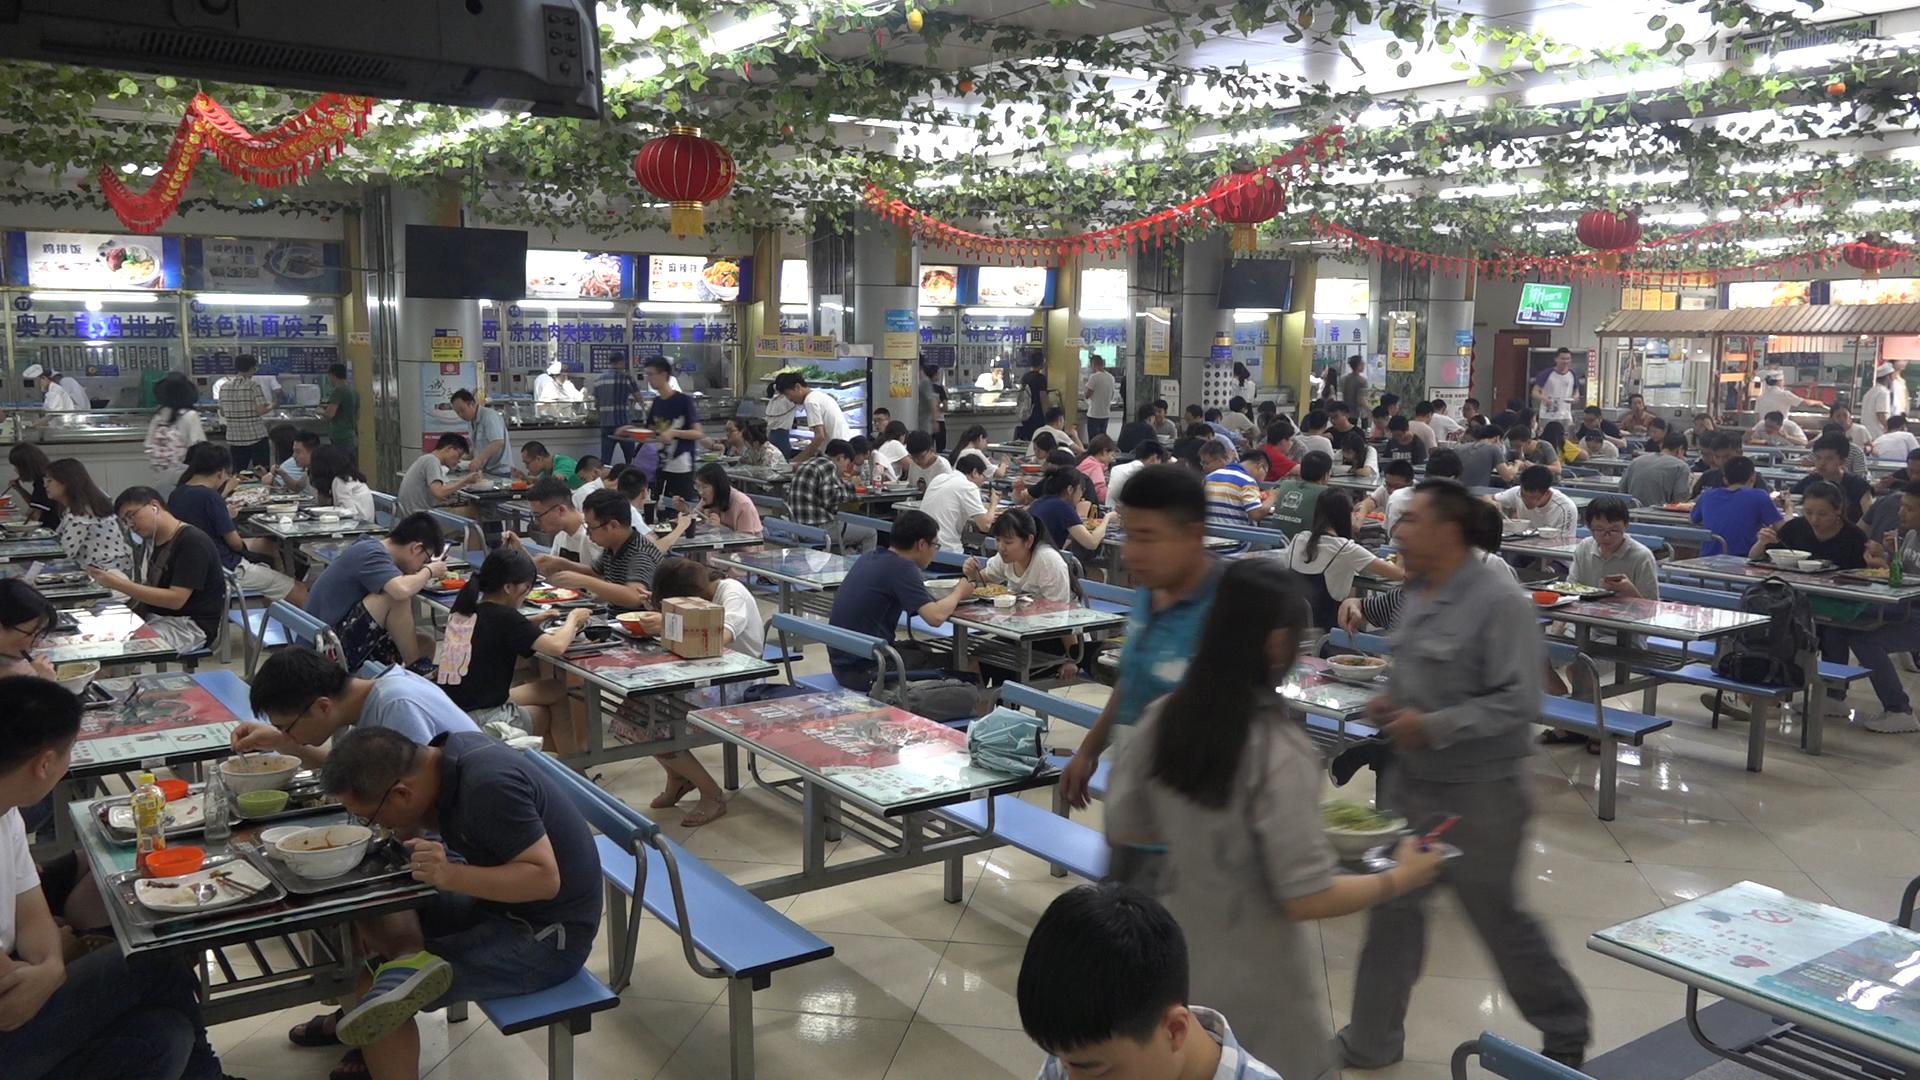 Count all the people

116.